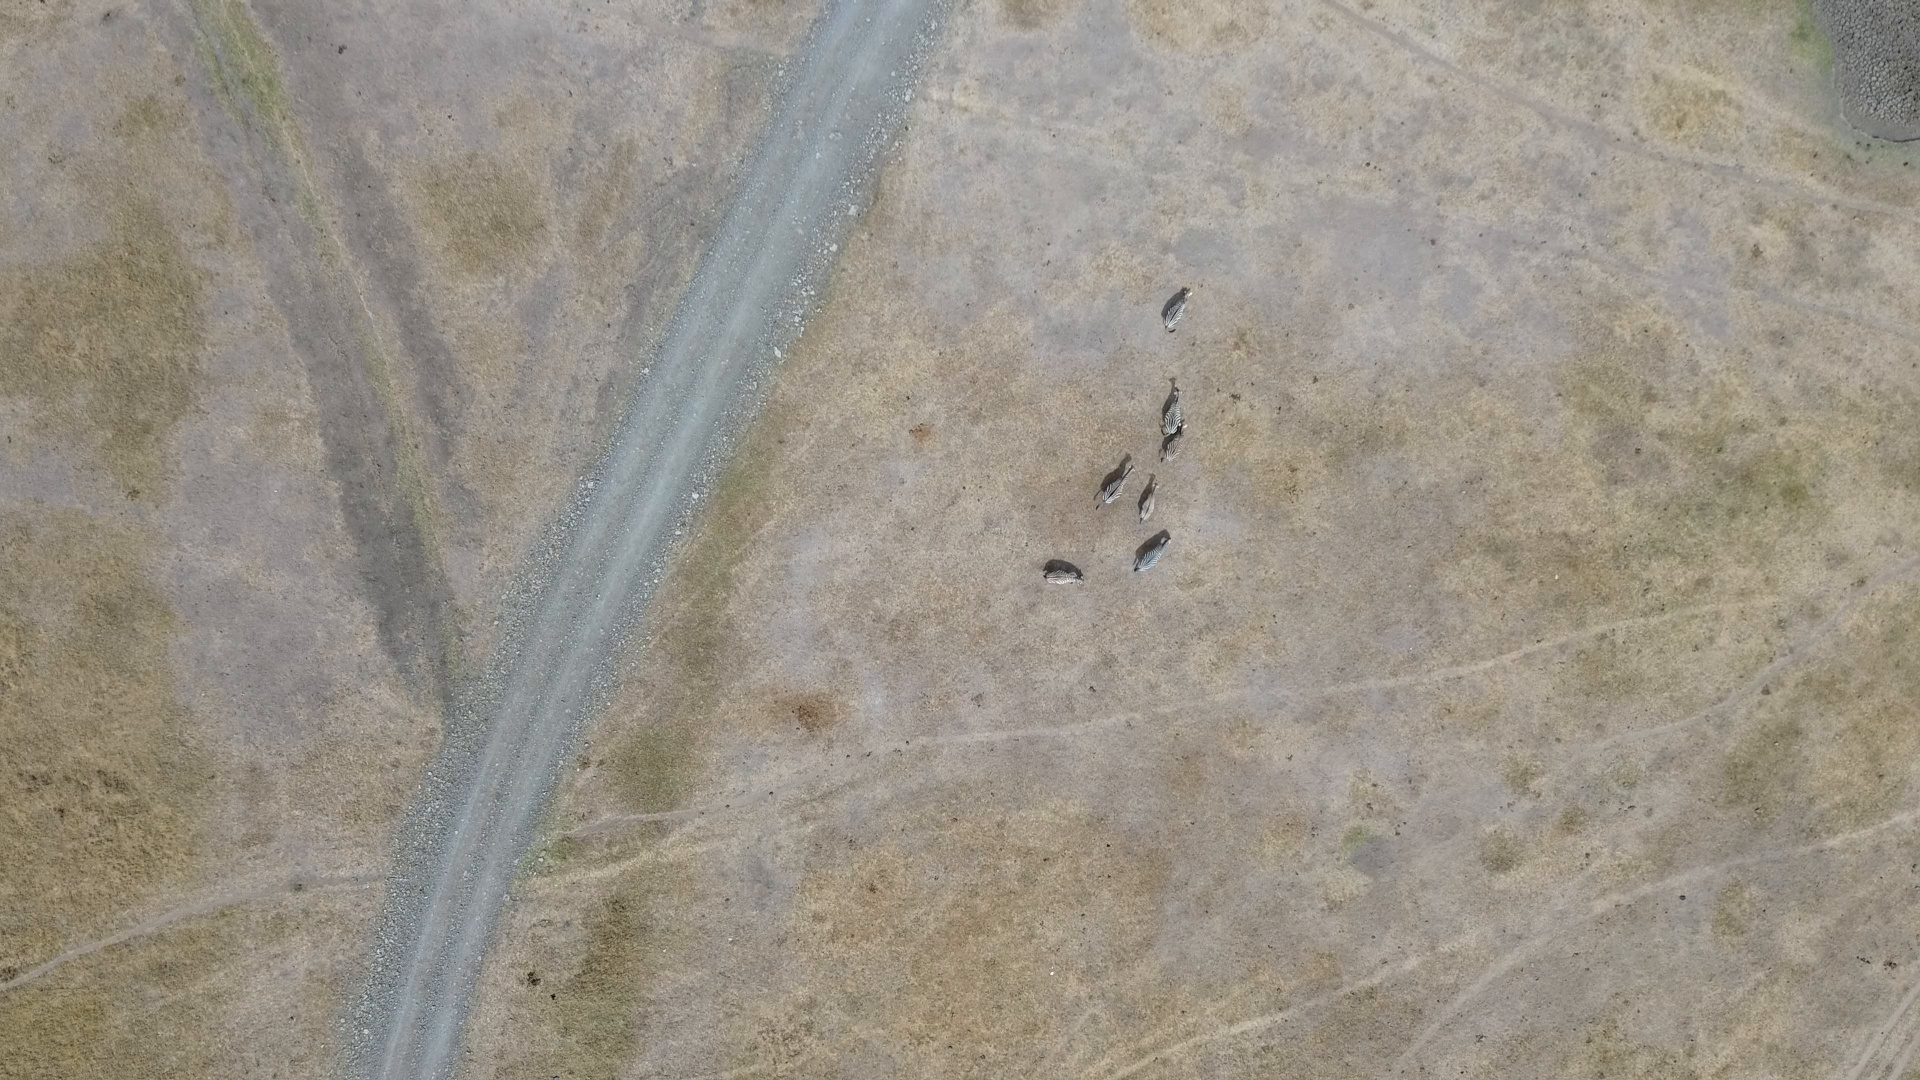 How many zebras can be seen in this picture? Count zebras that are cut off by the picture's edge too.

7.